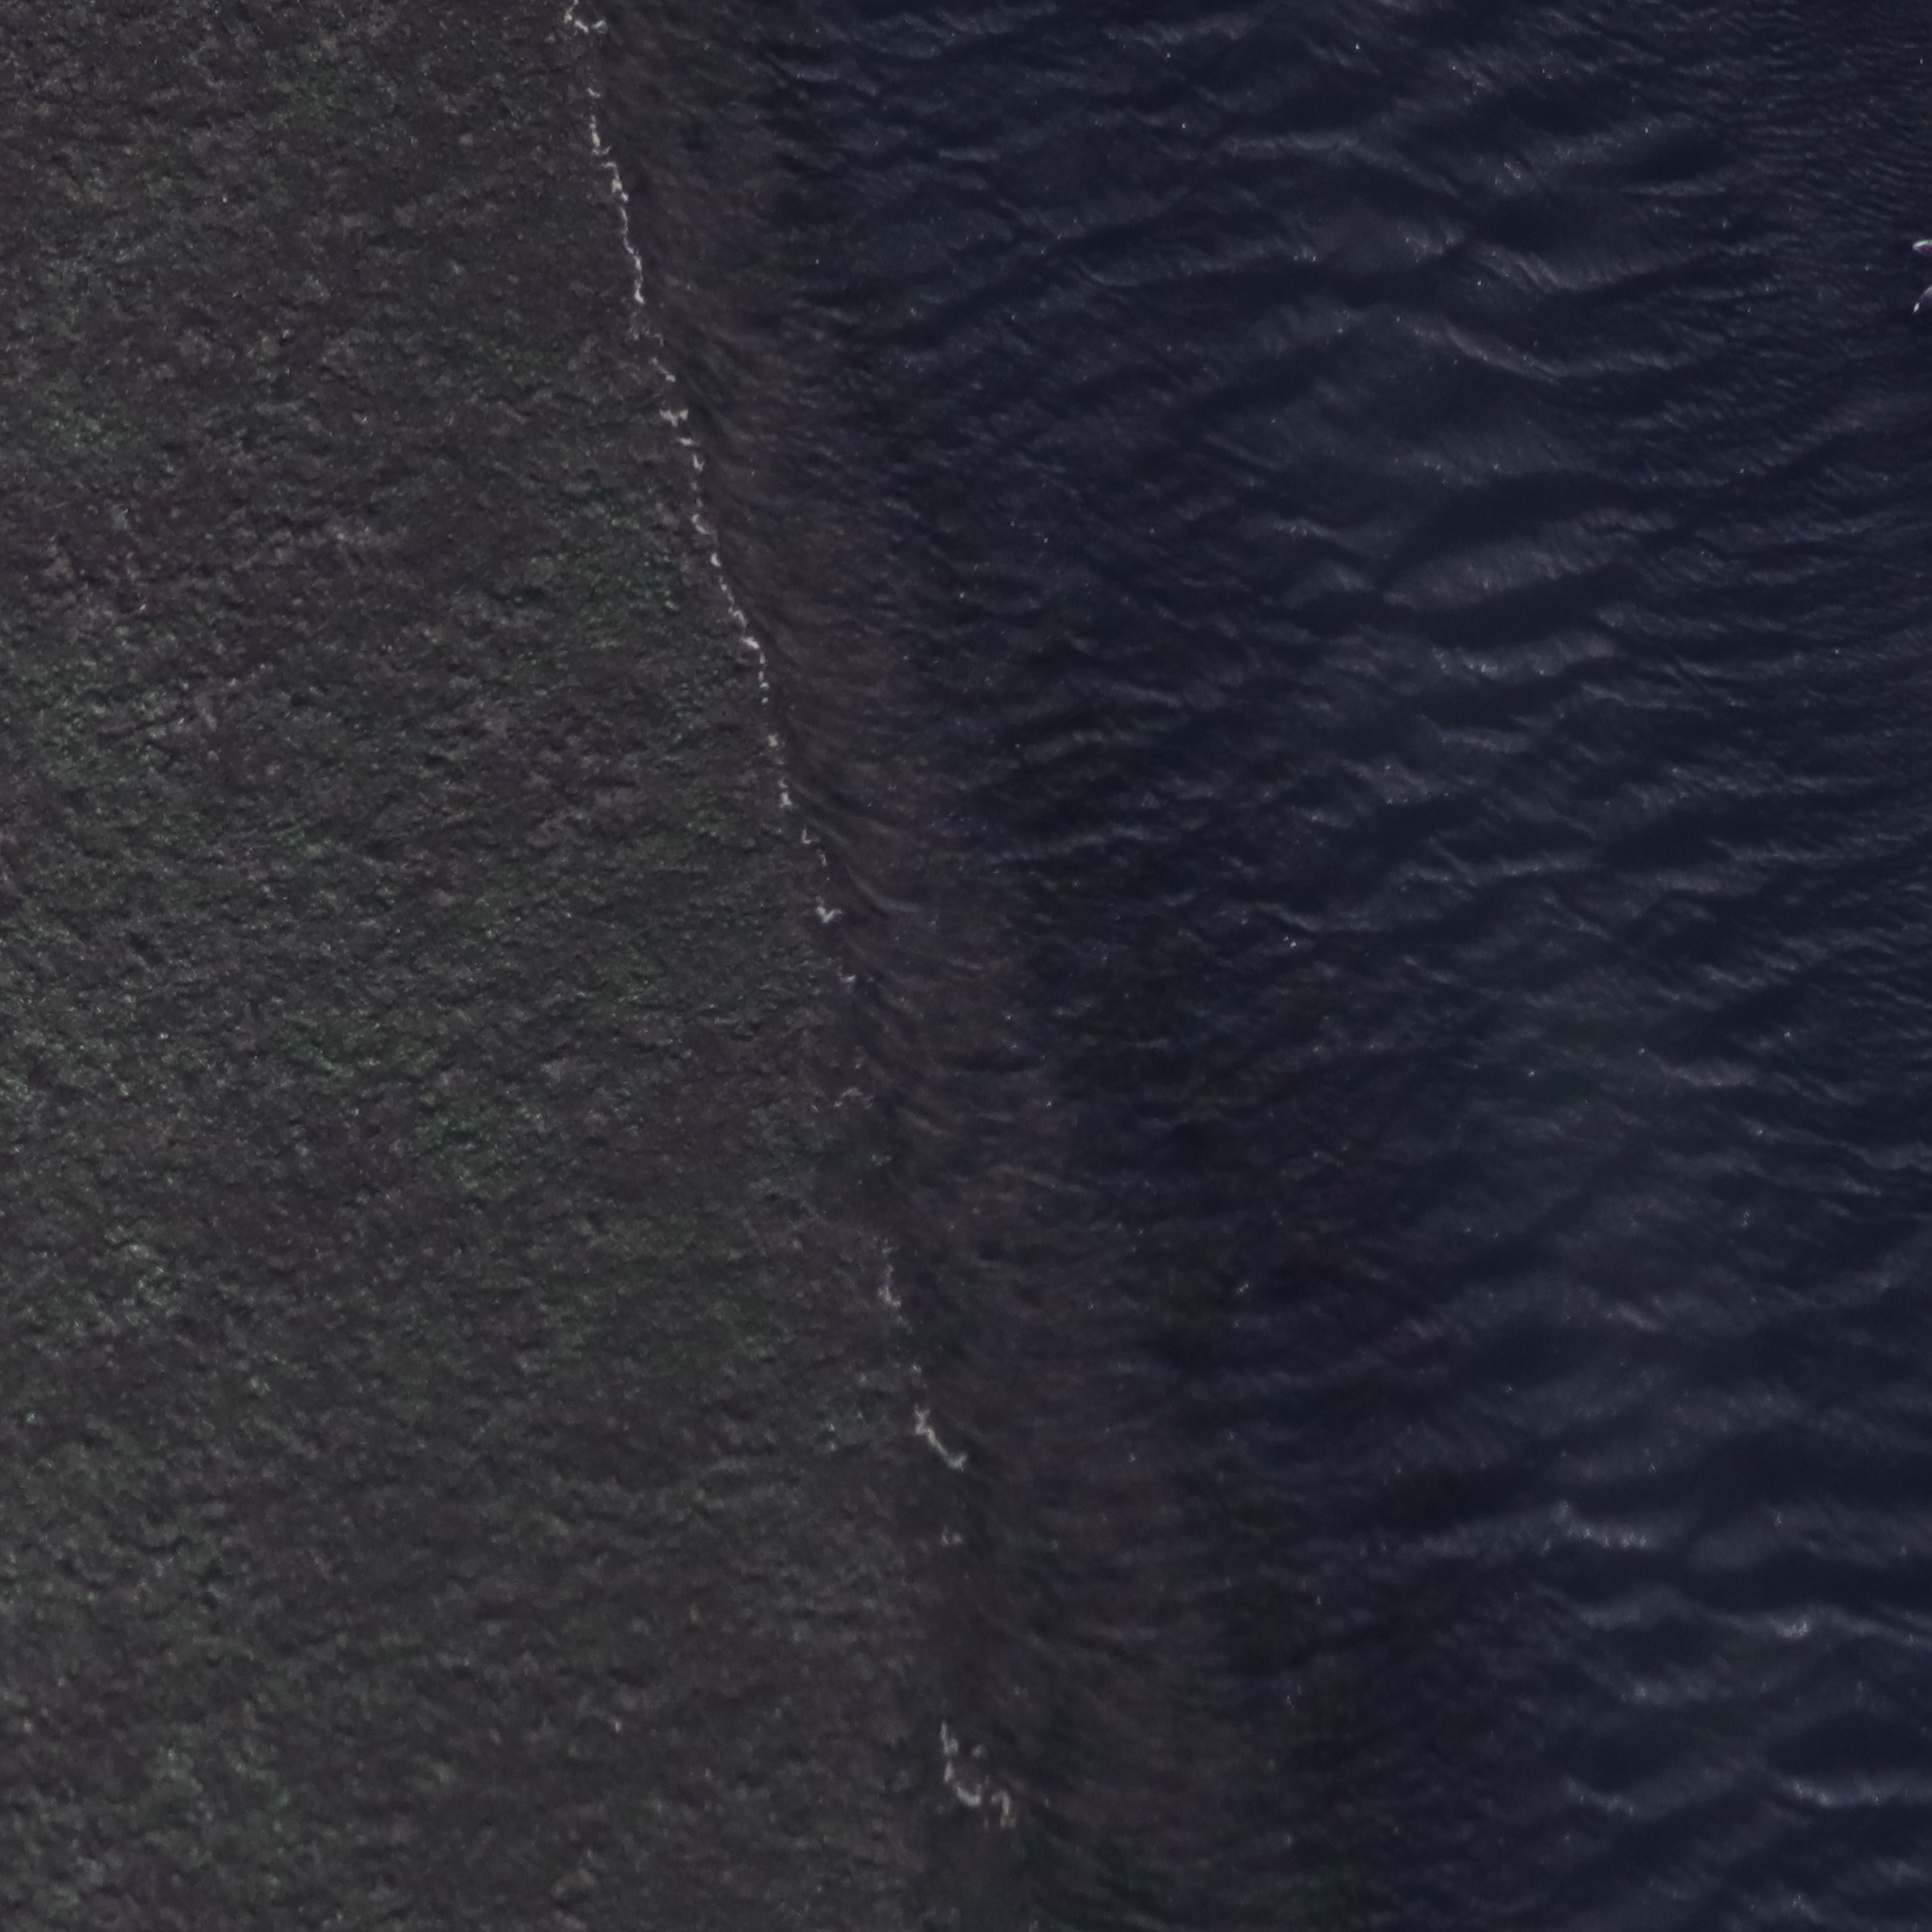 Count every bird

1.